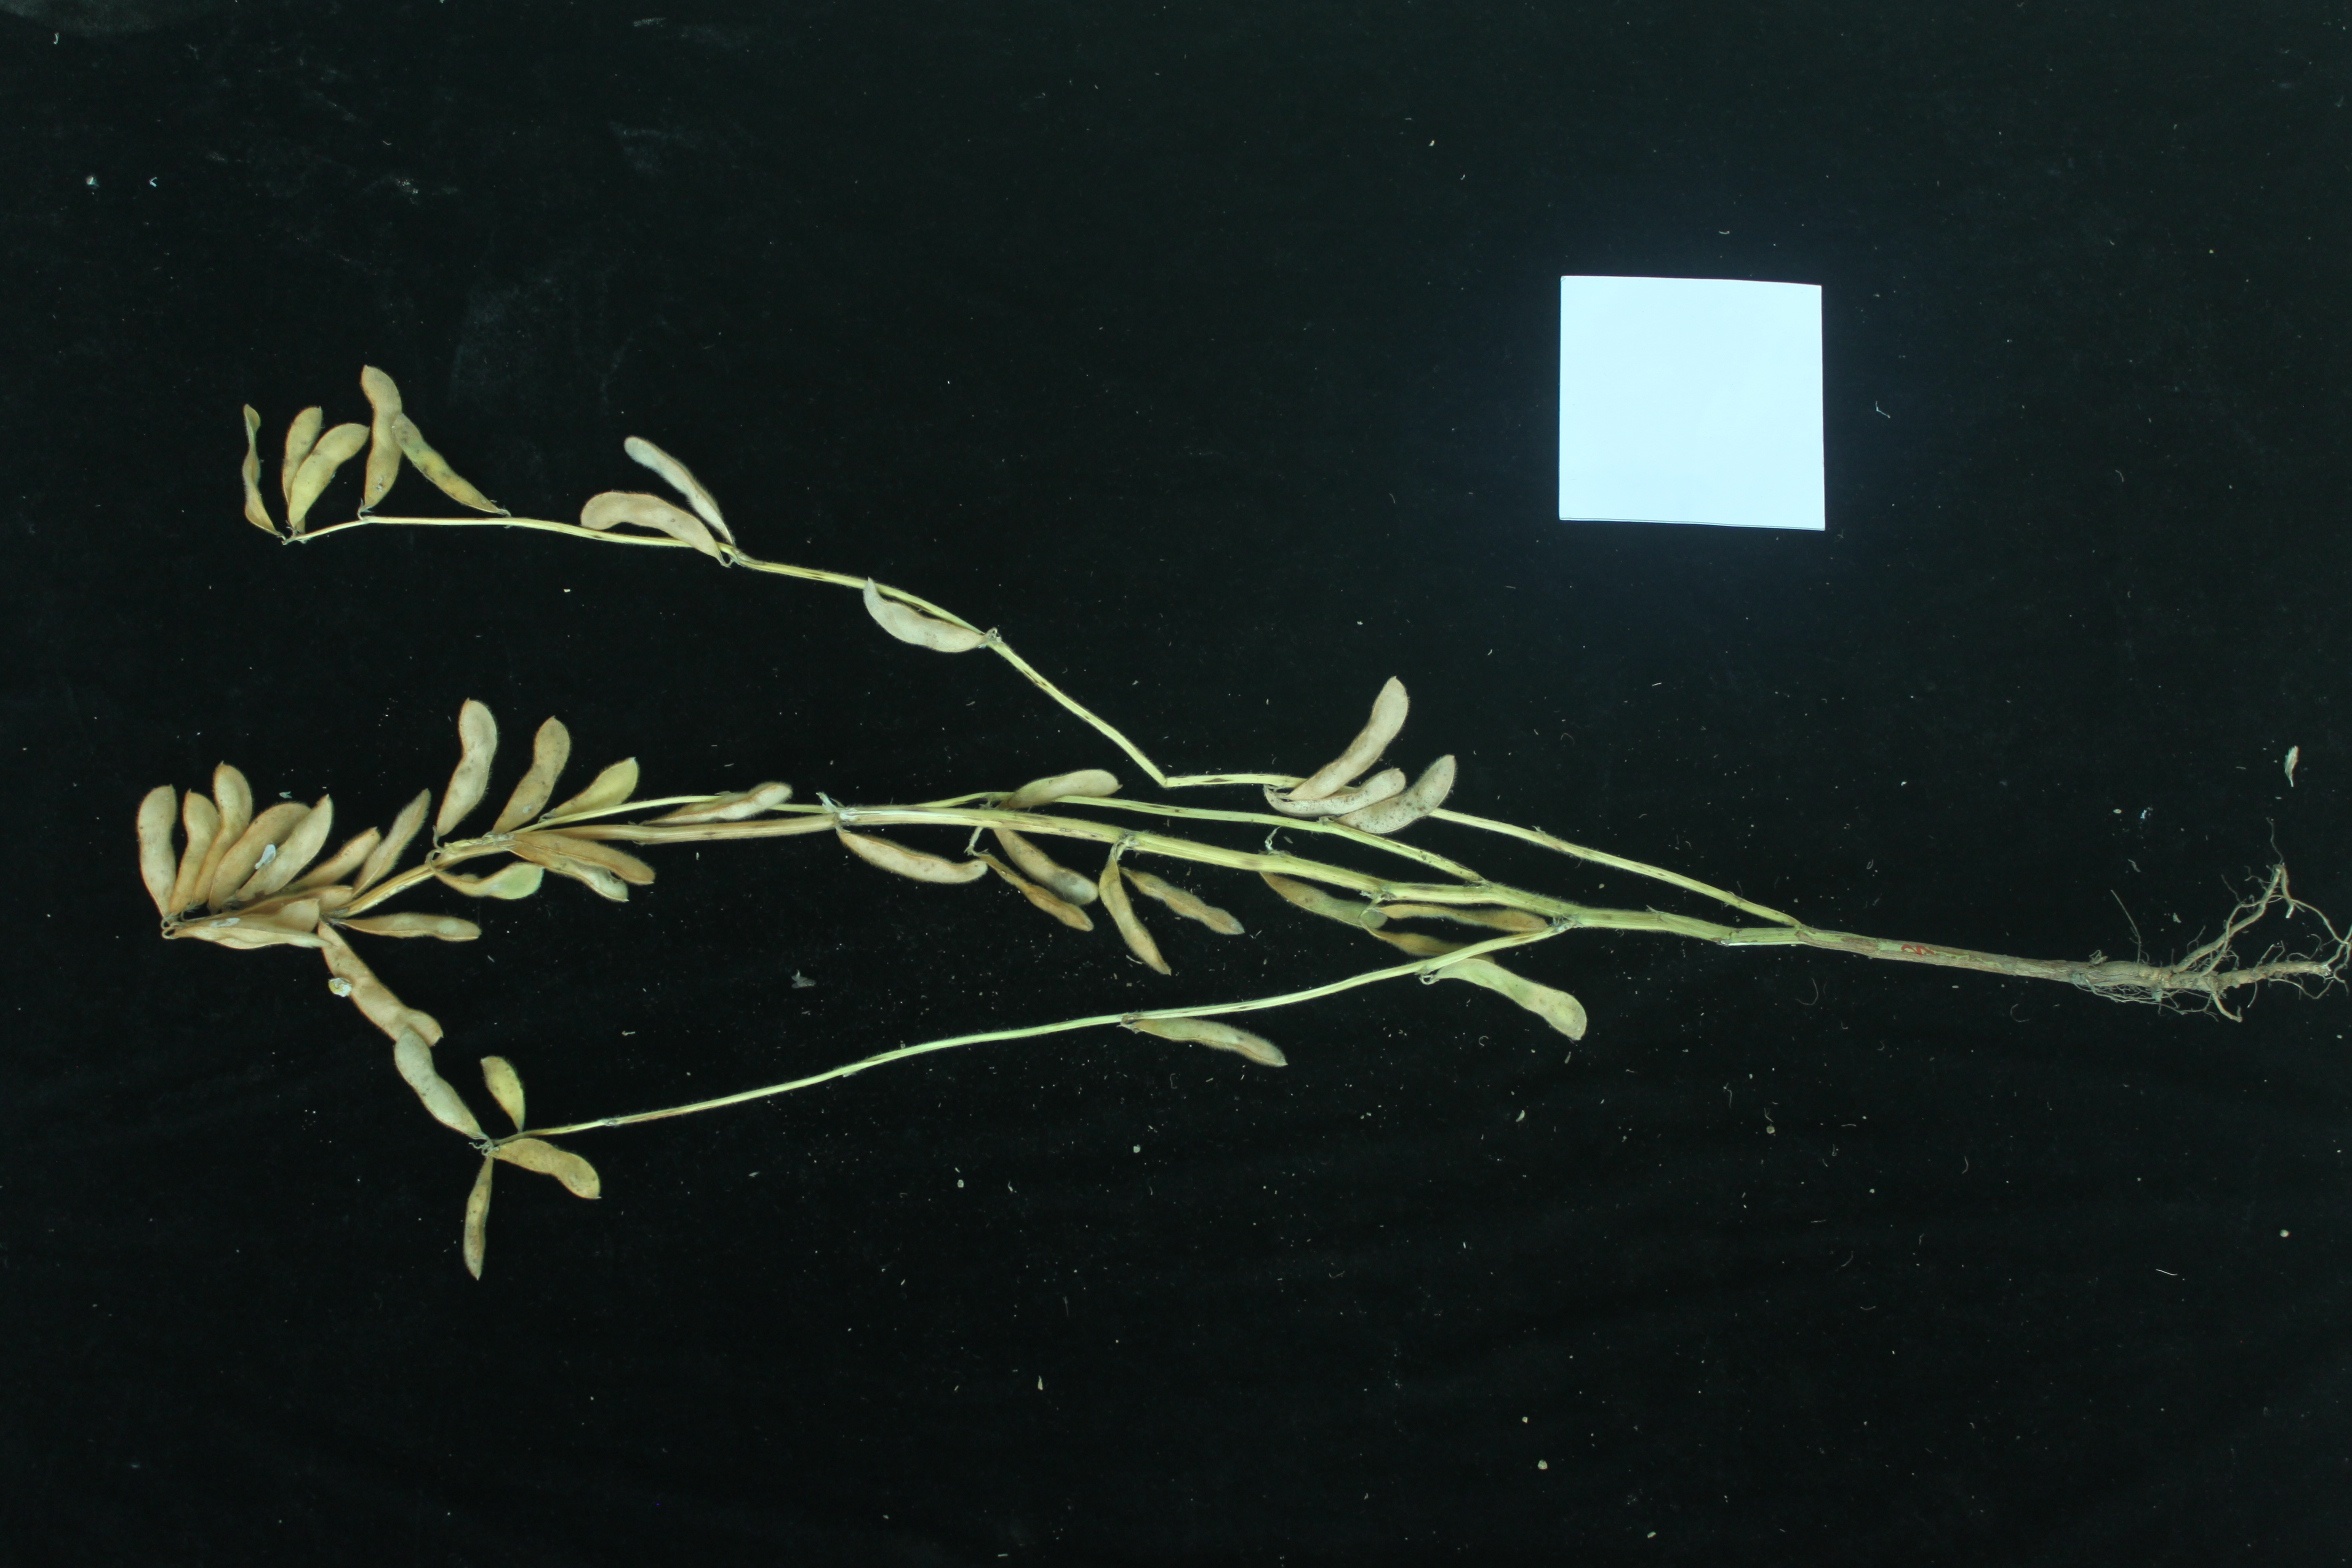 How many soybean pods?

45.